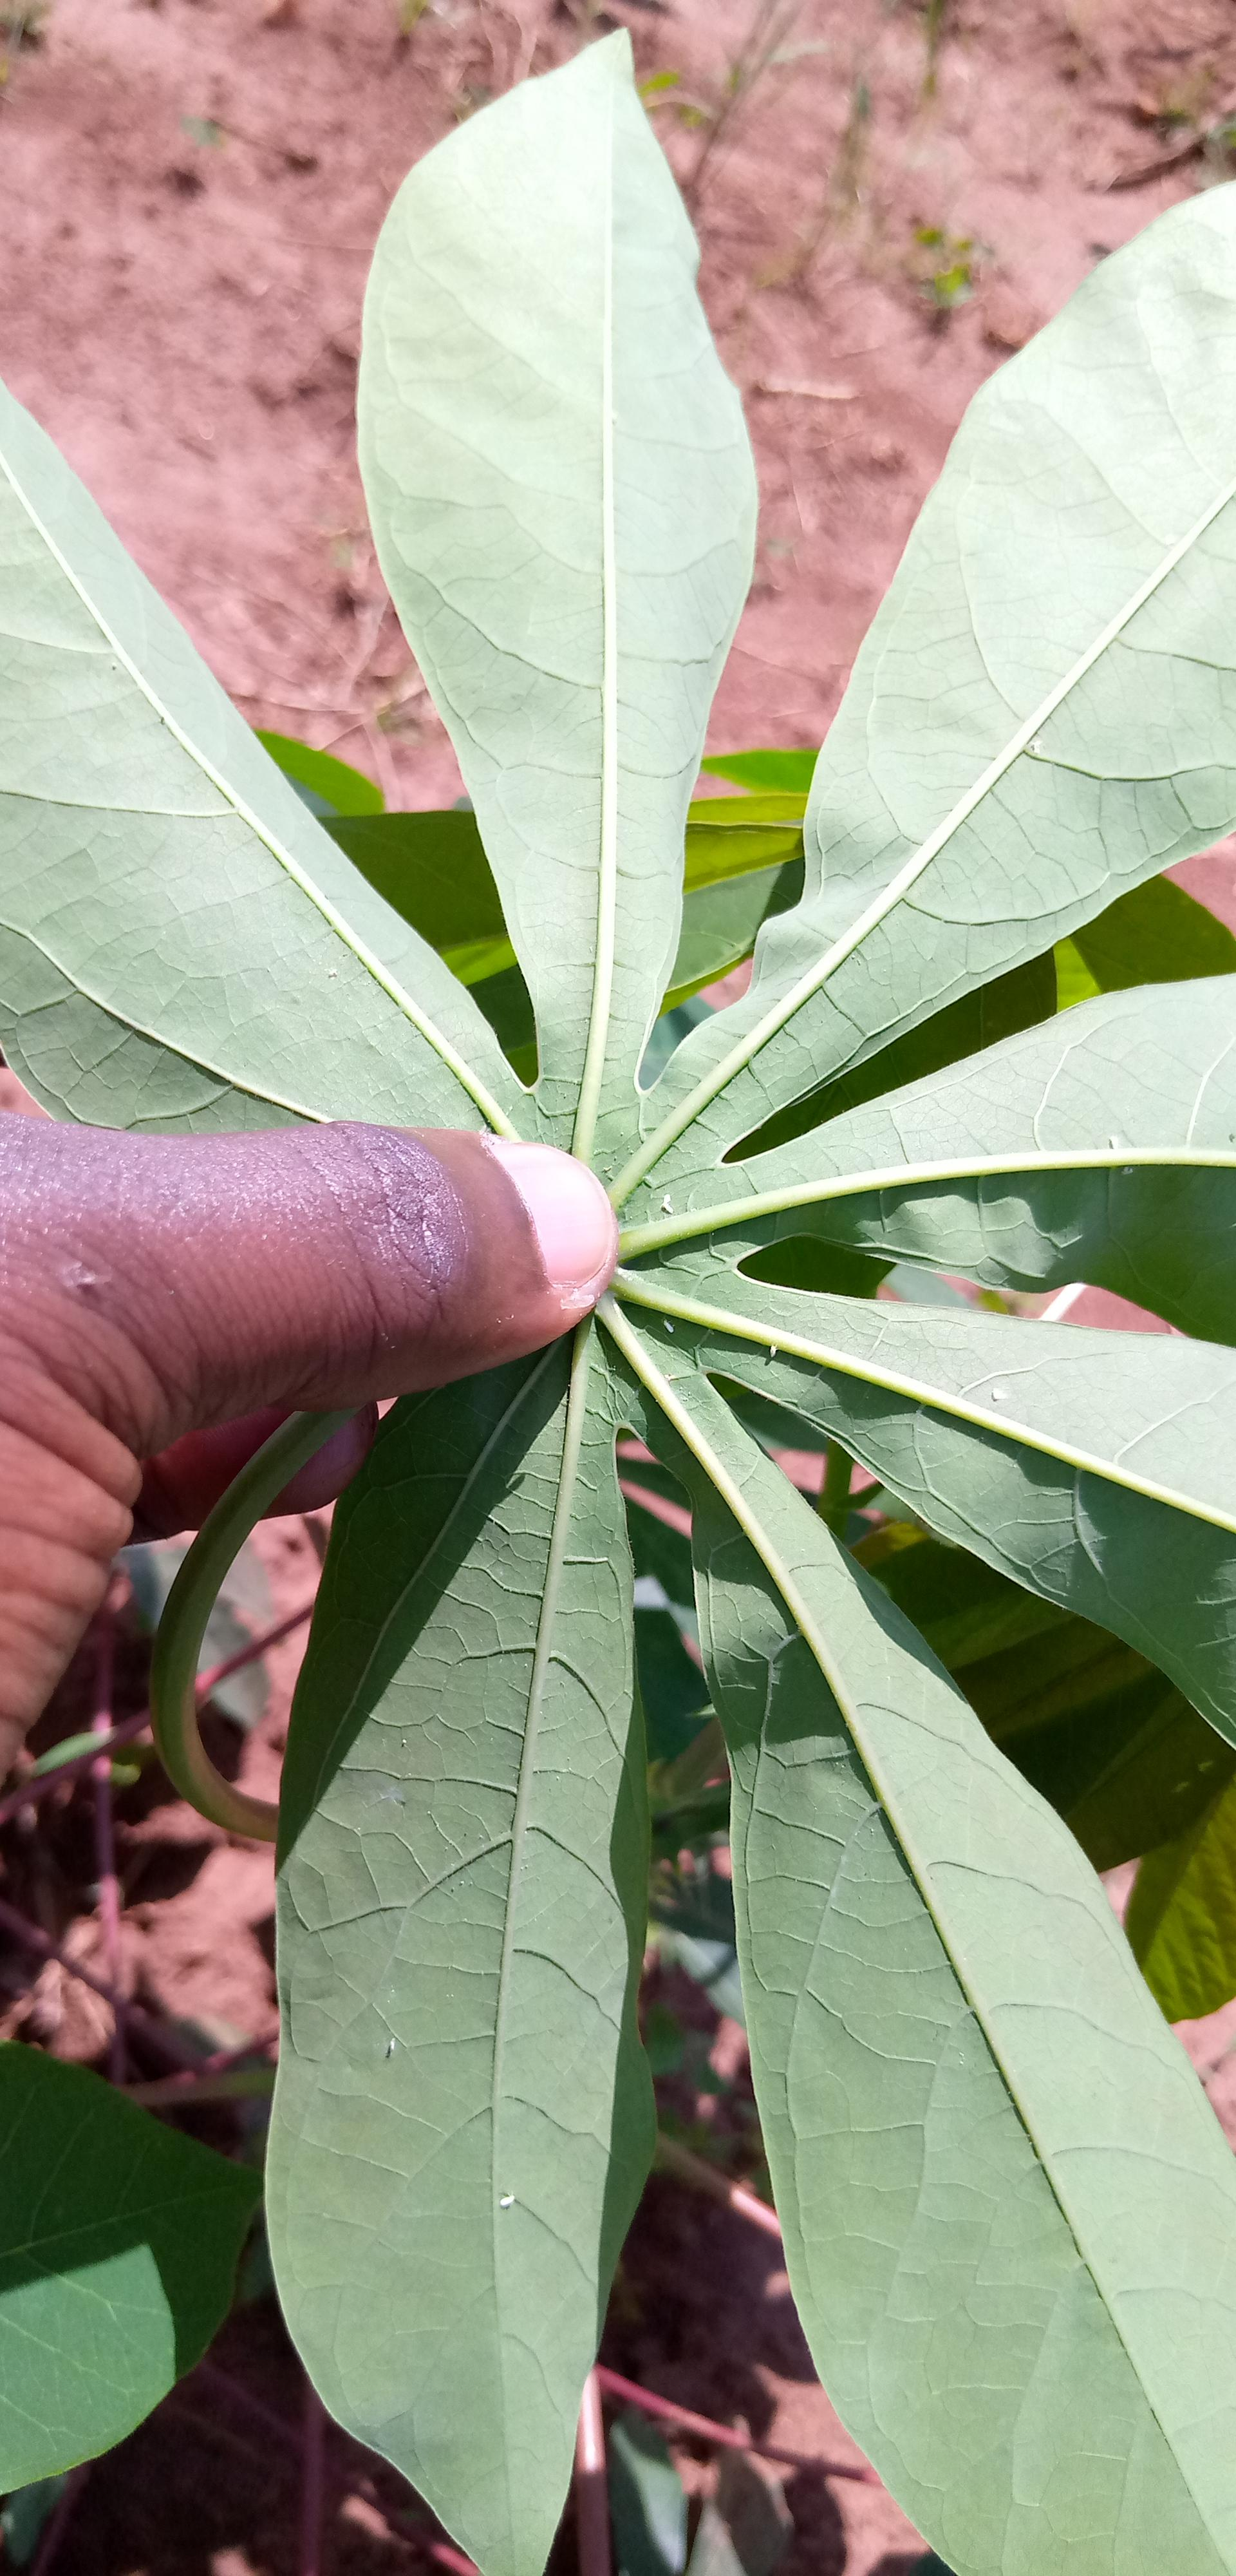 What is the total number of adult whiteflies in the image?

8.